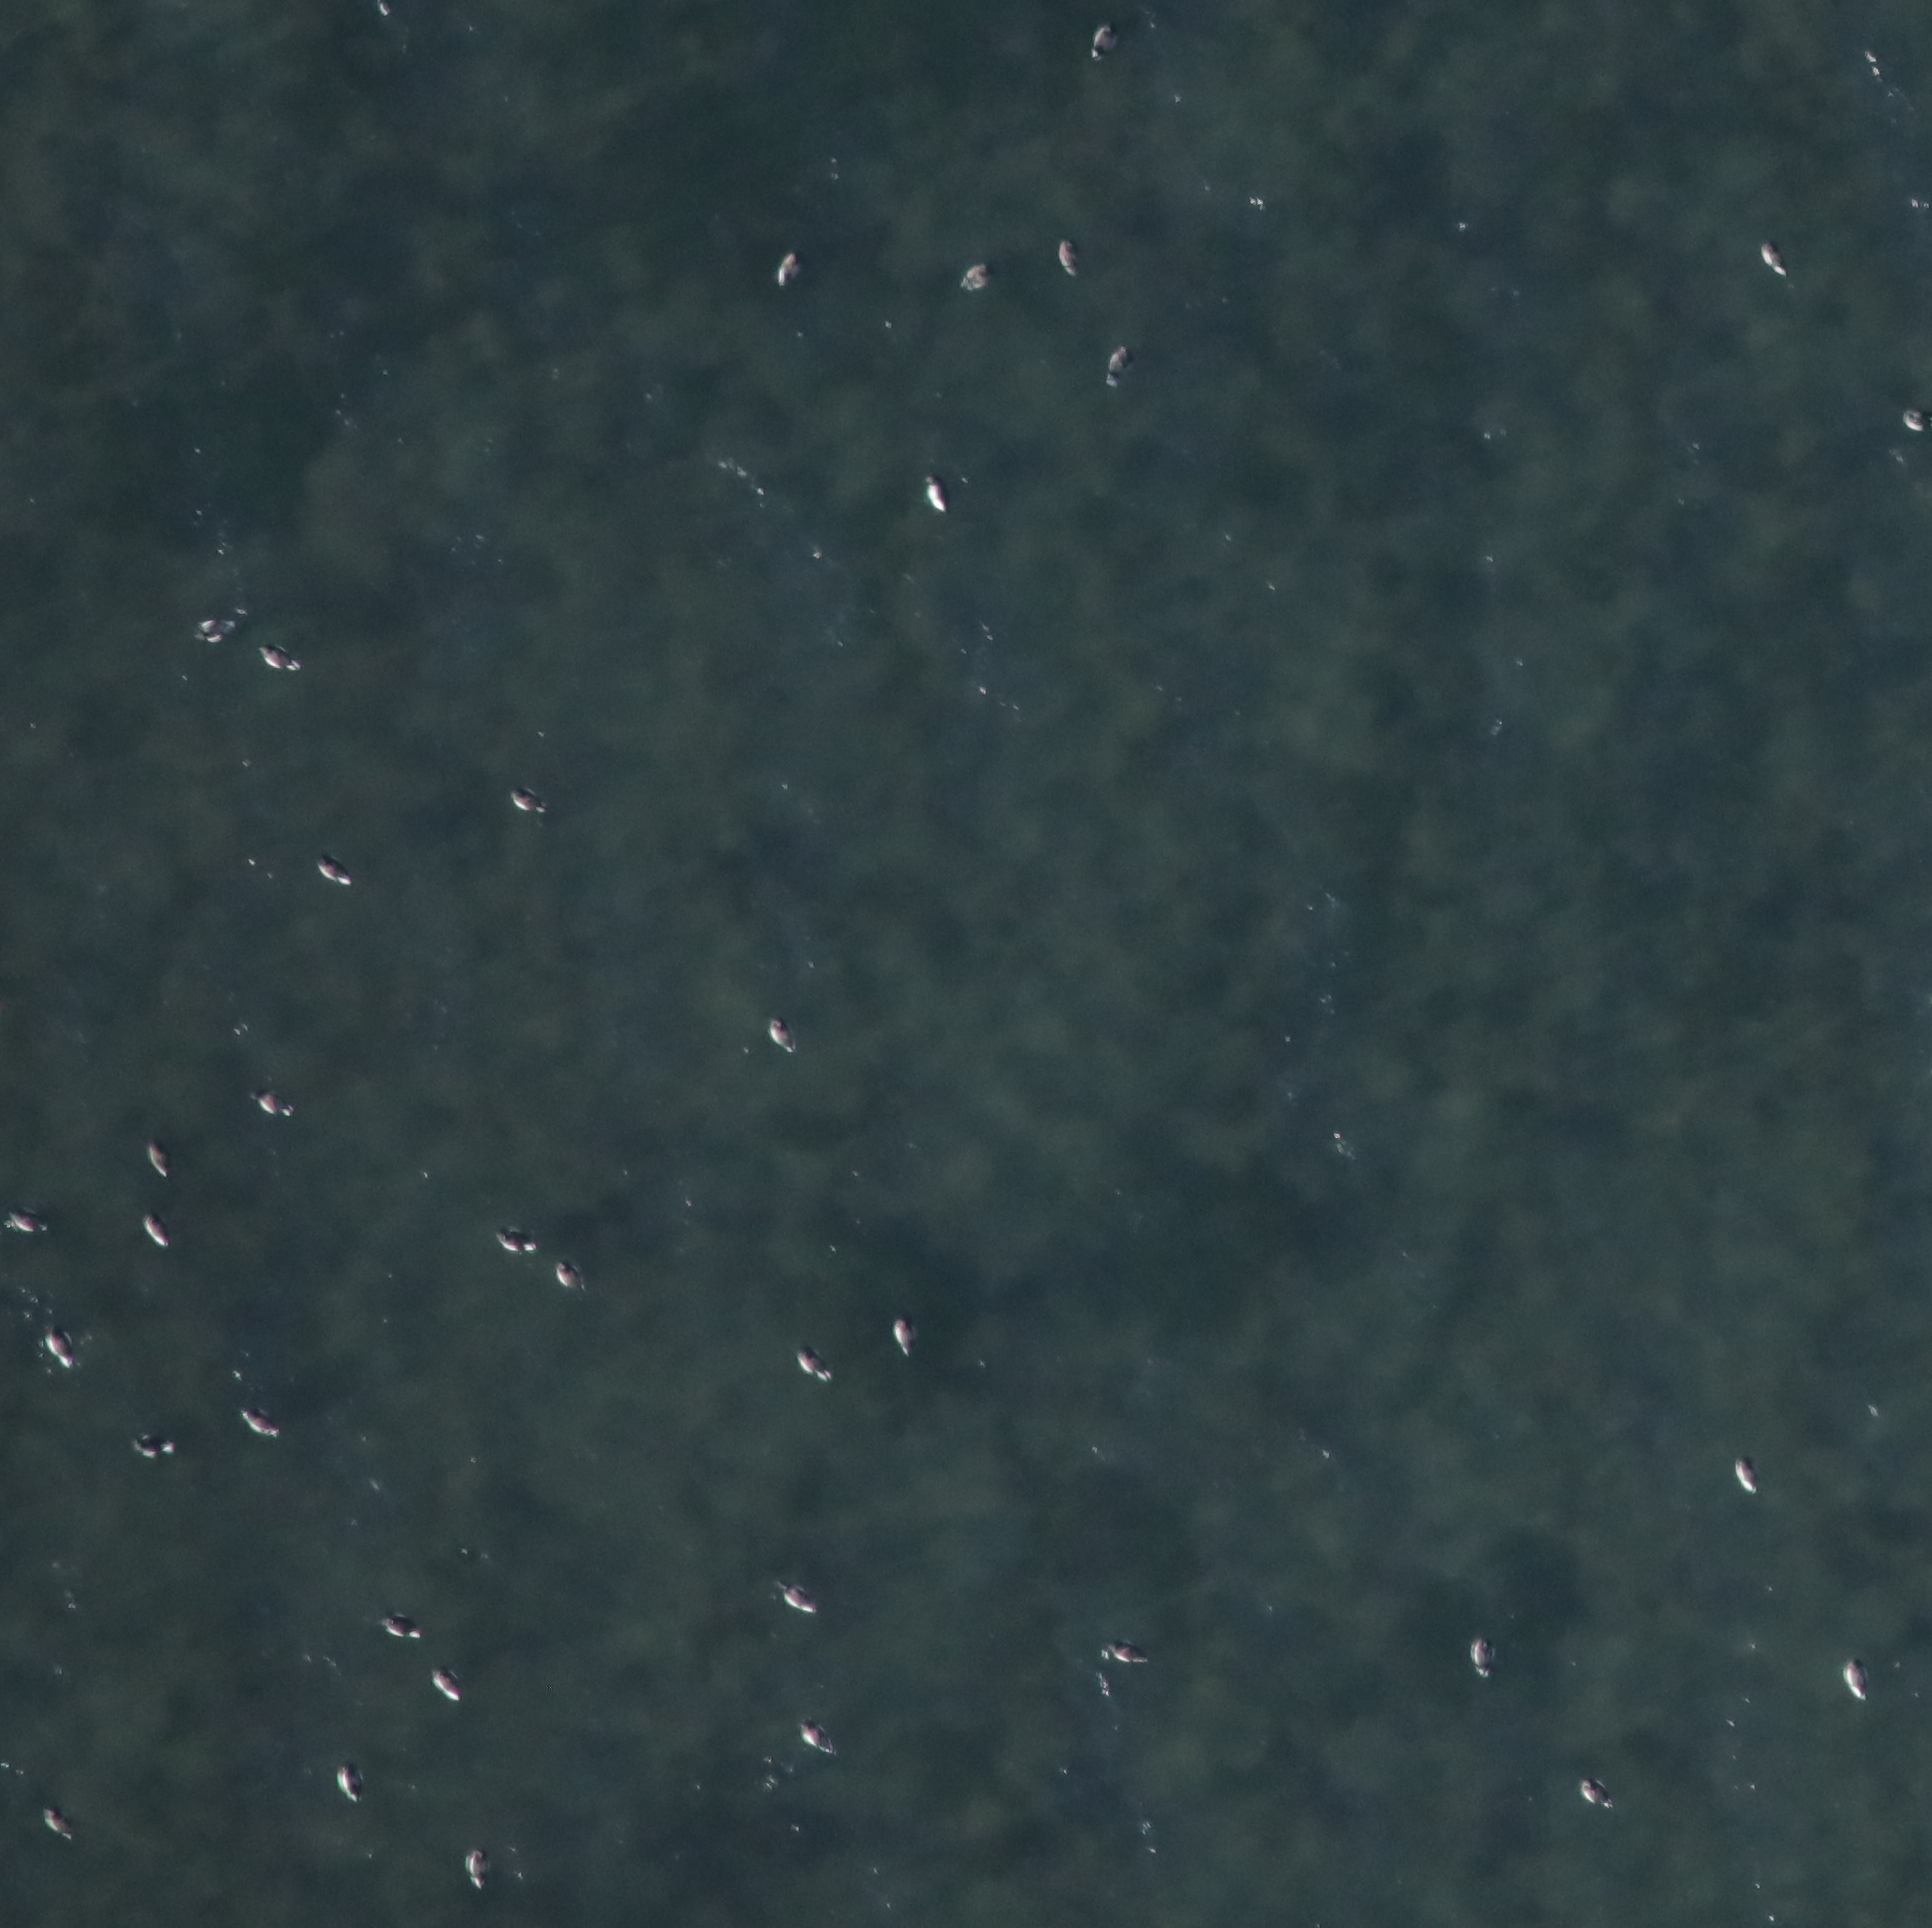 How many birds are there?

36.